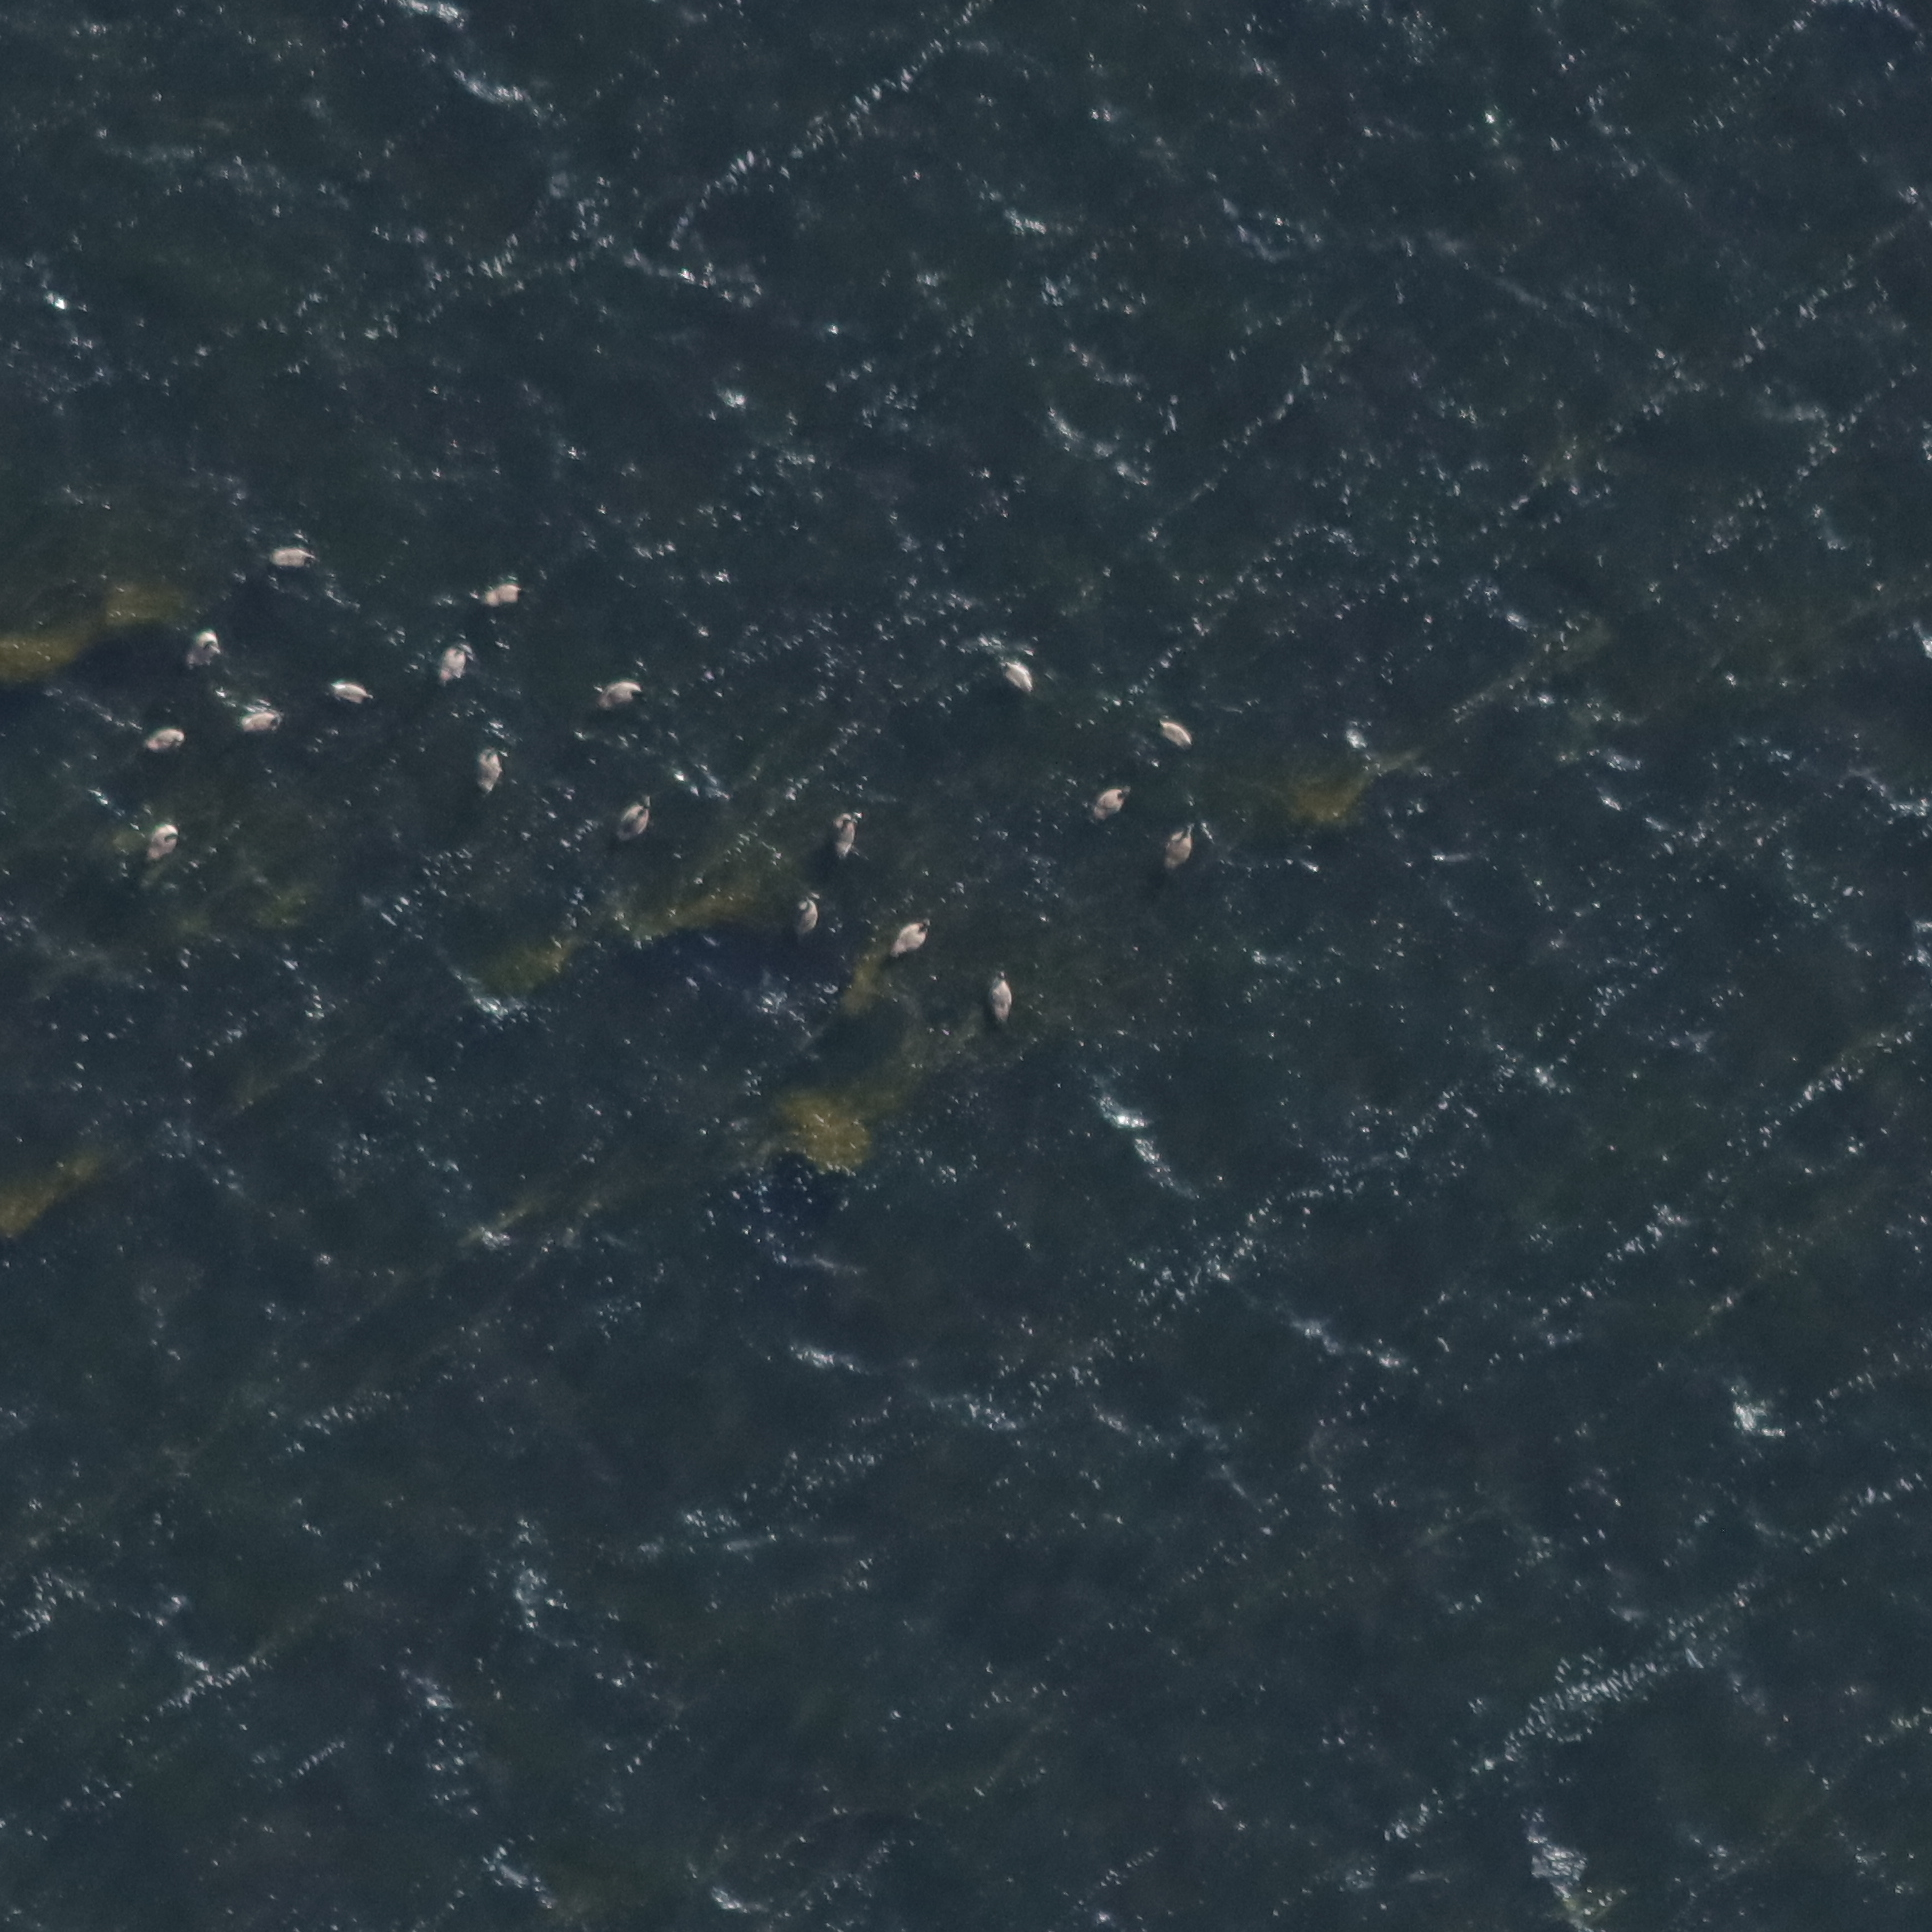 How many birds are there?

19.